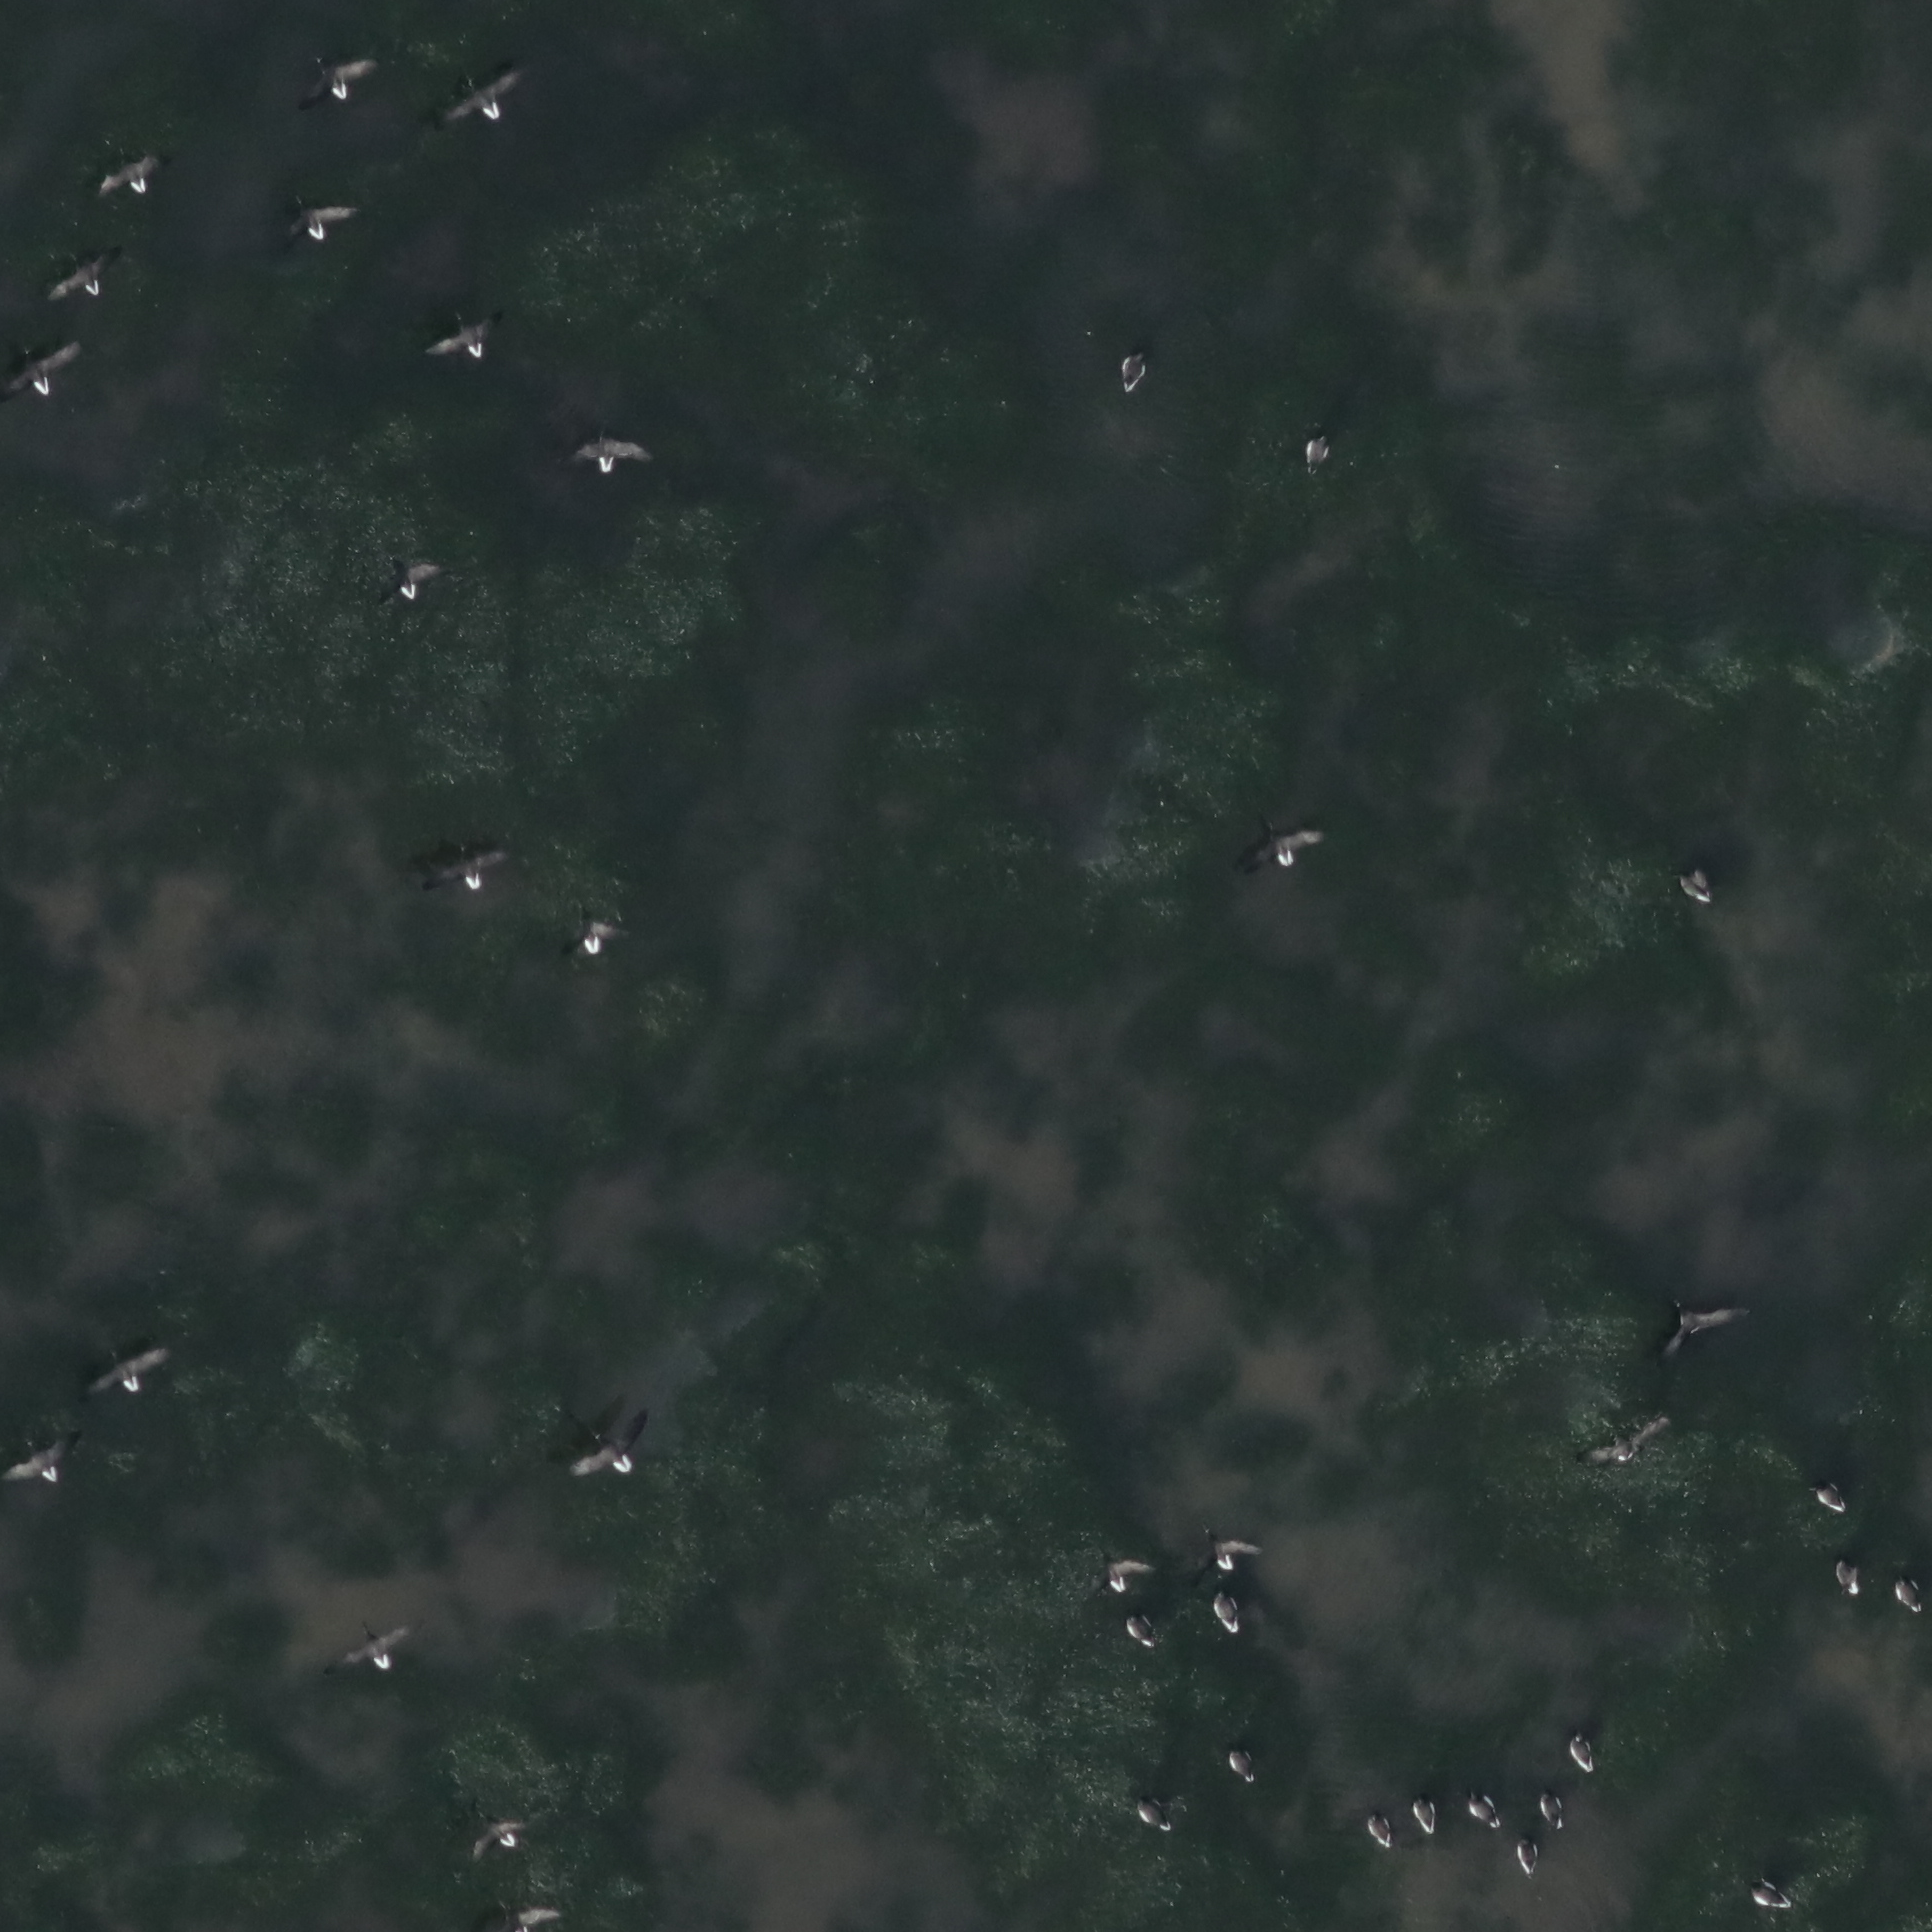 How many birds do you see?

39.